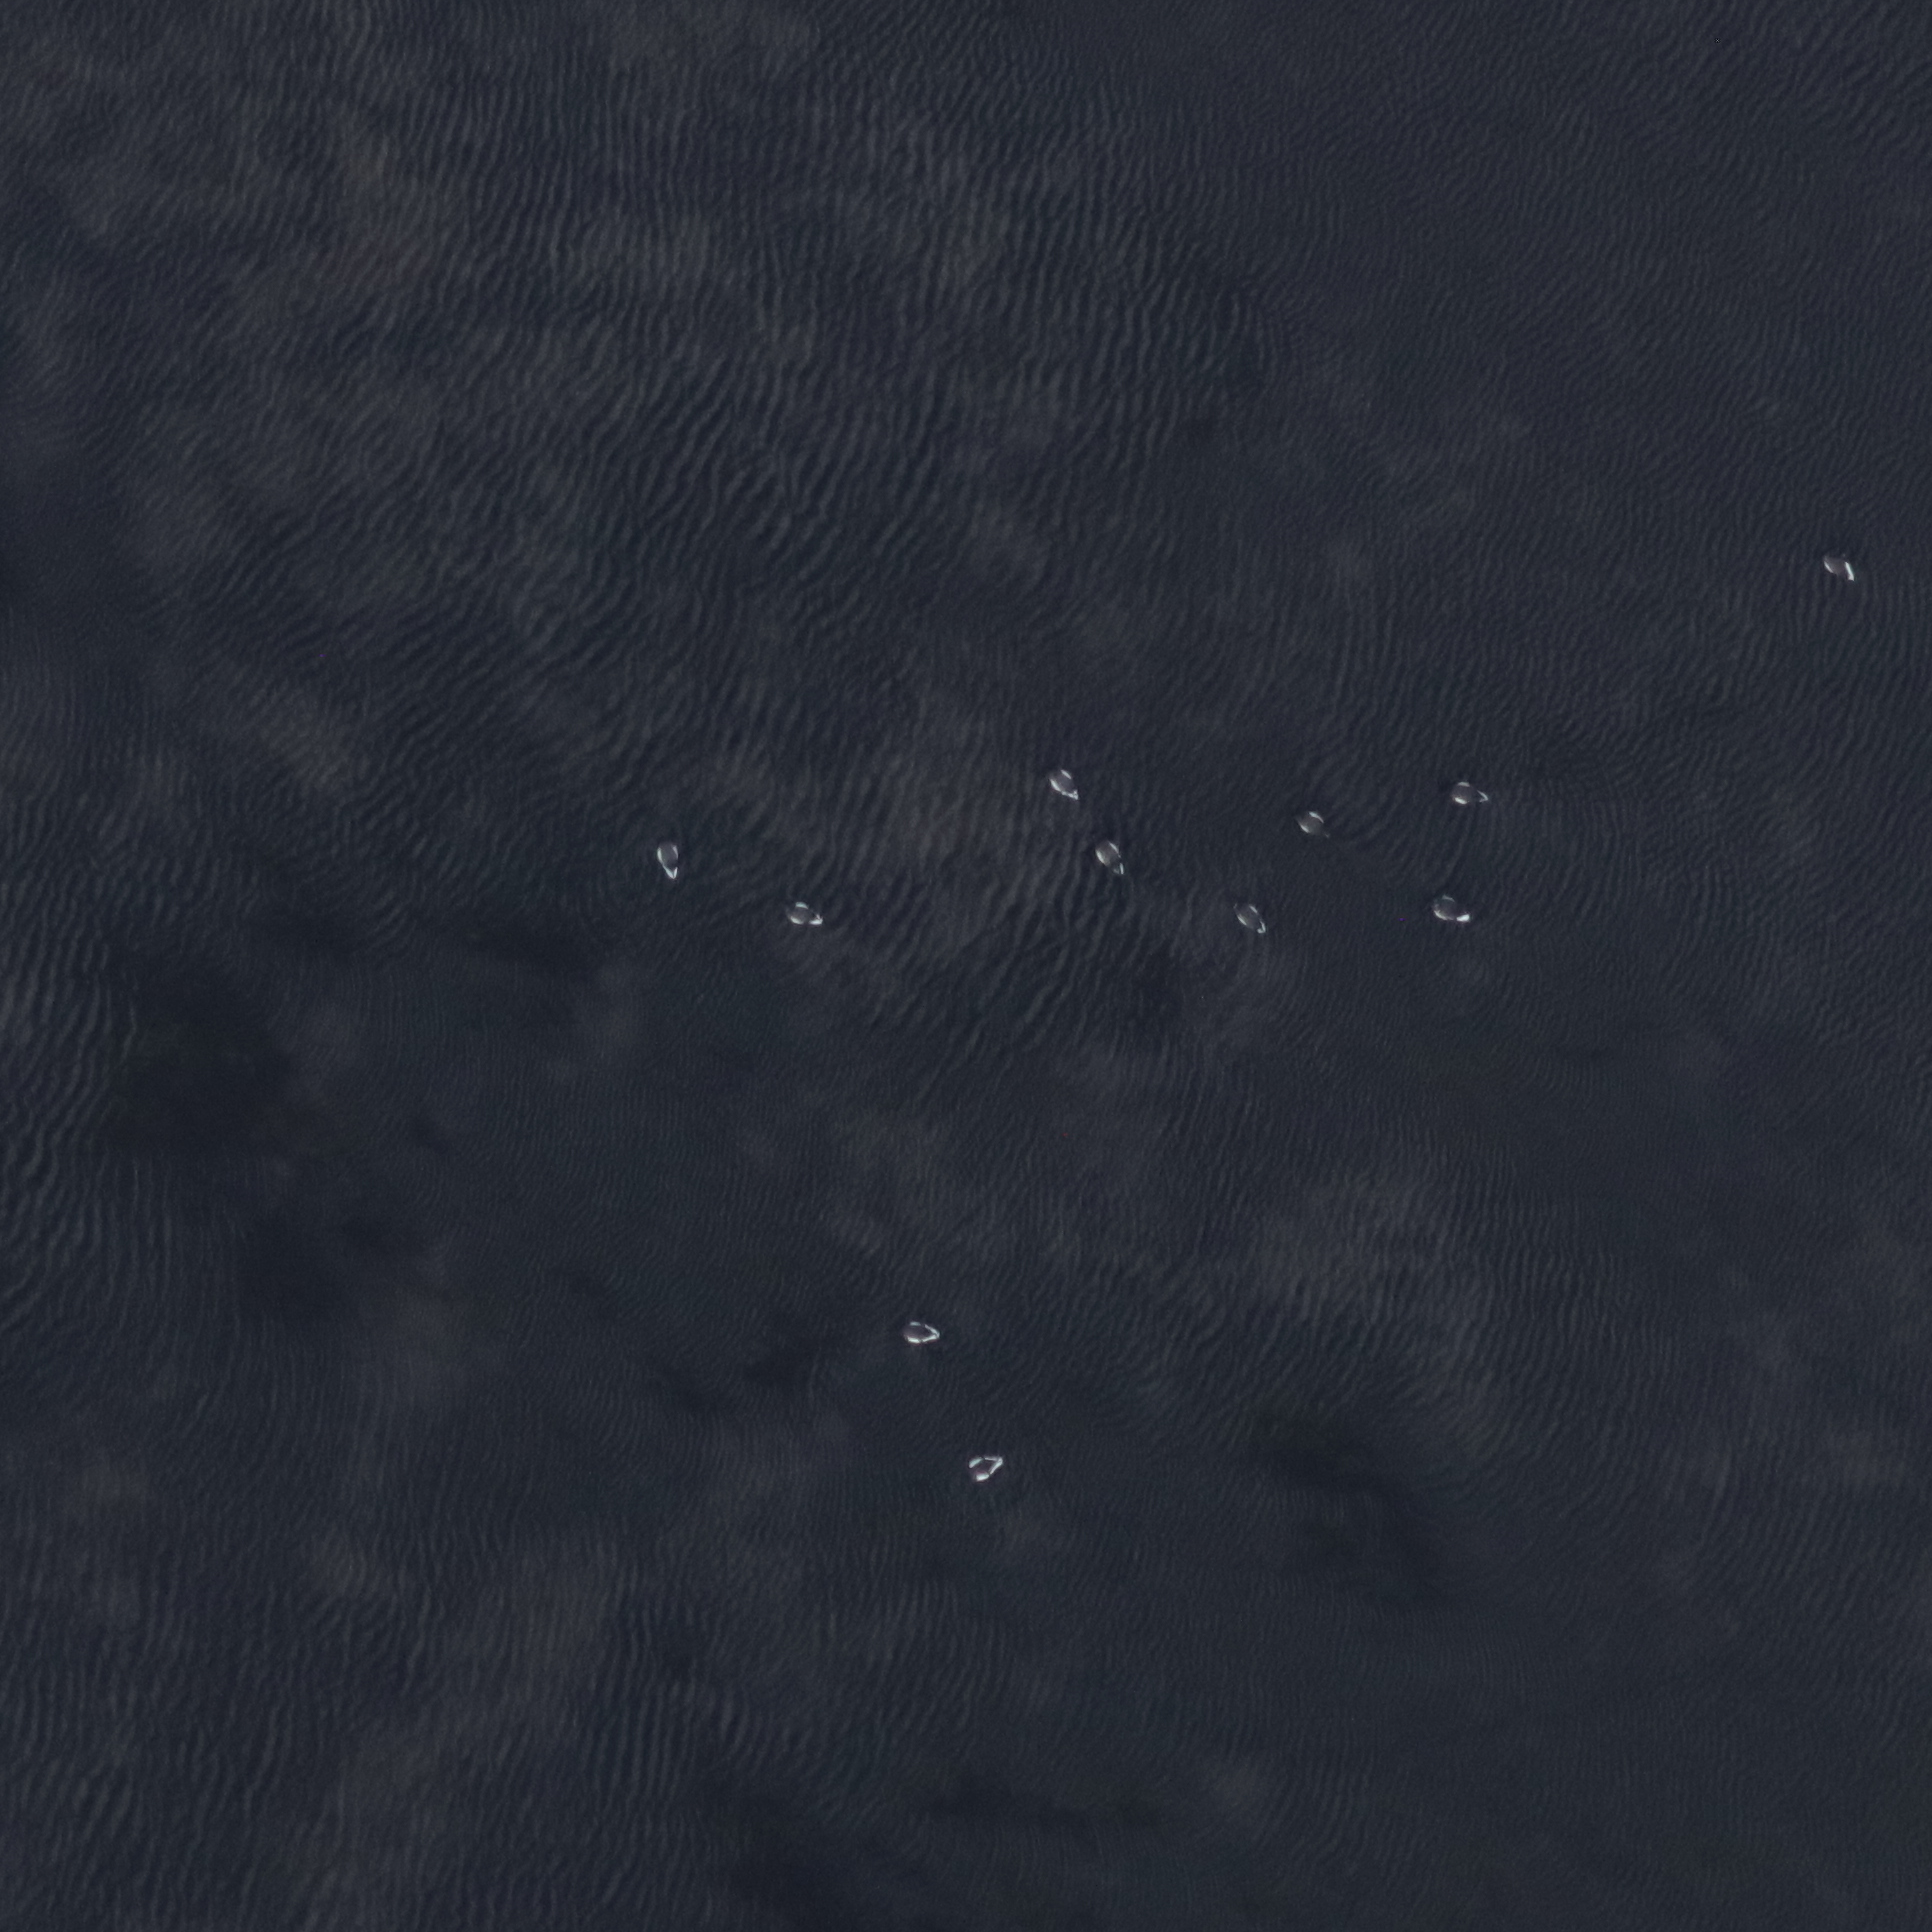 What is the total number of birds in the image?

11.